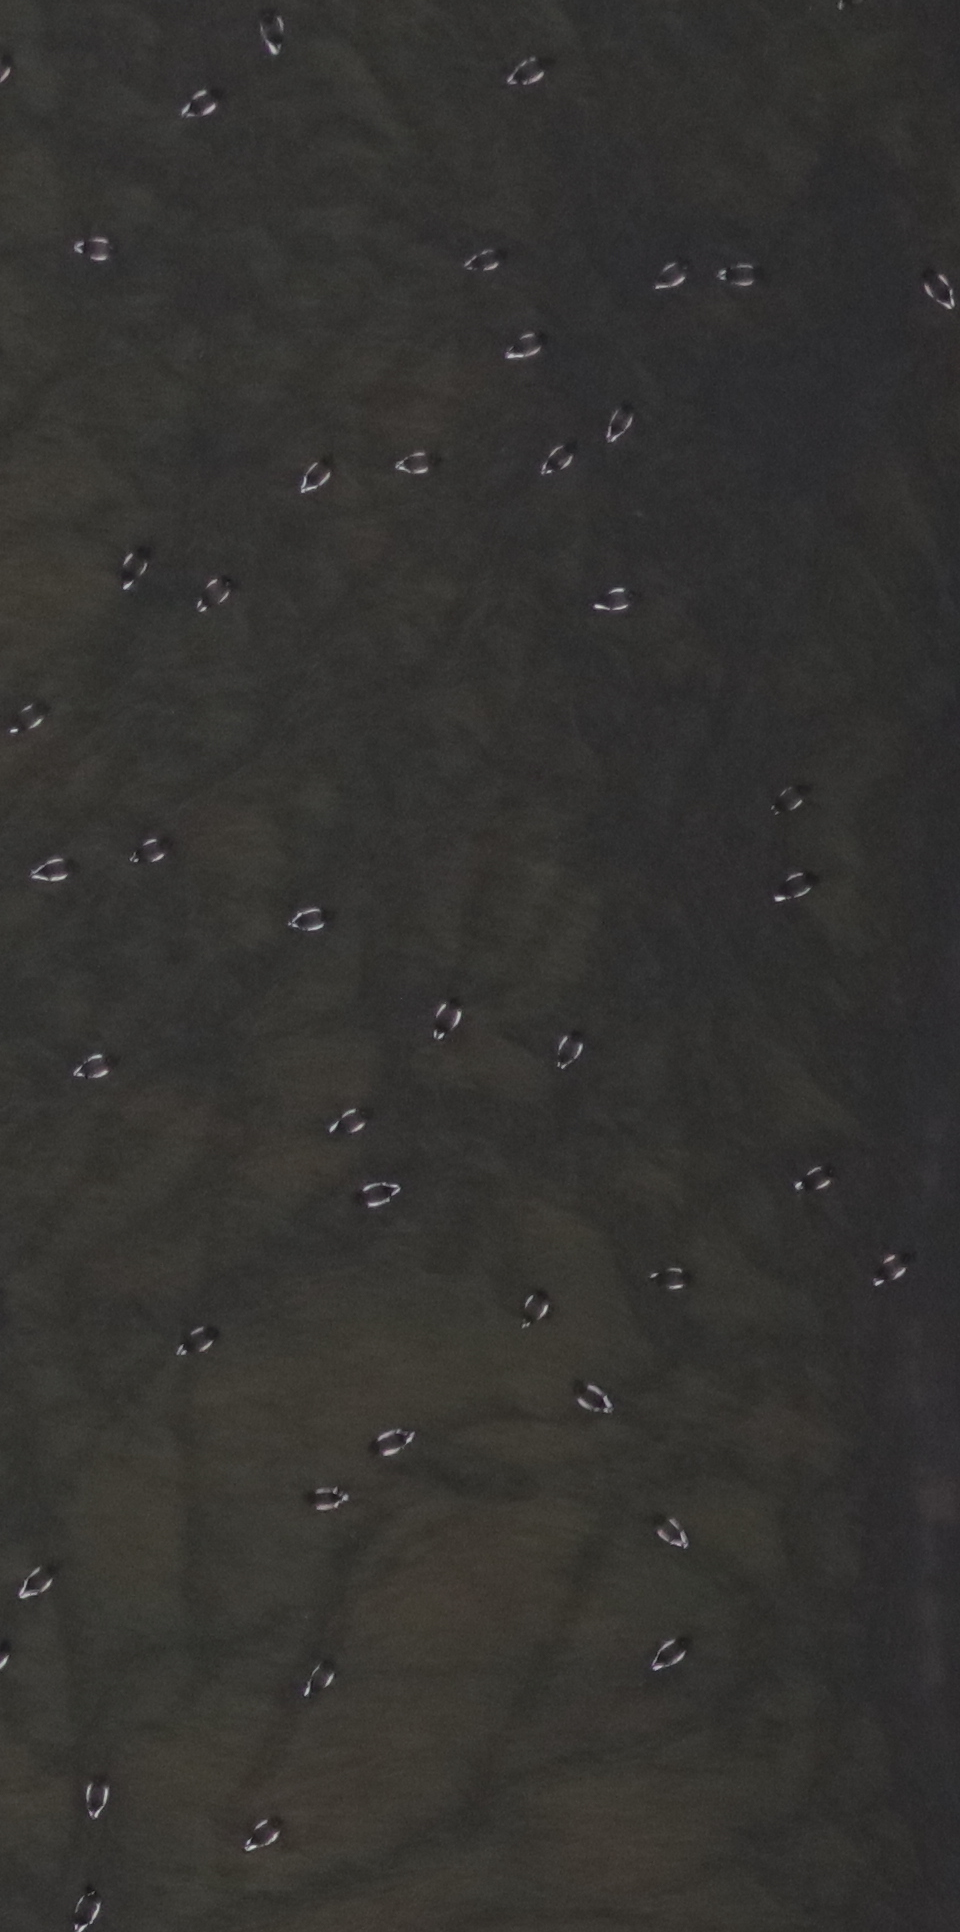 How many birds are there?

42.